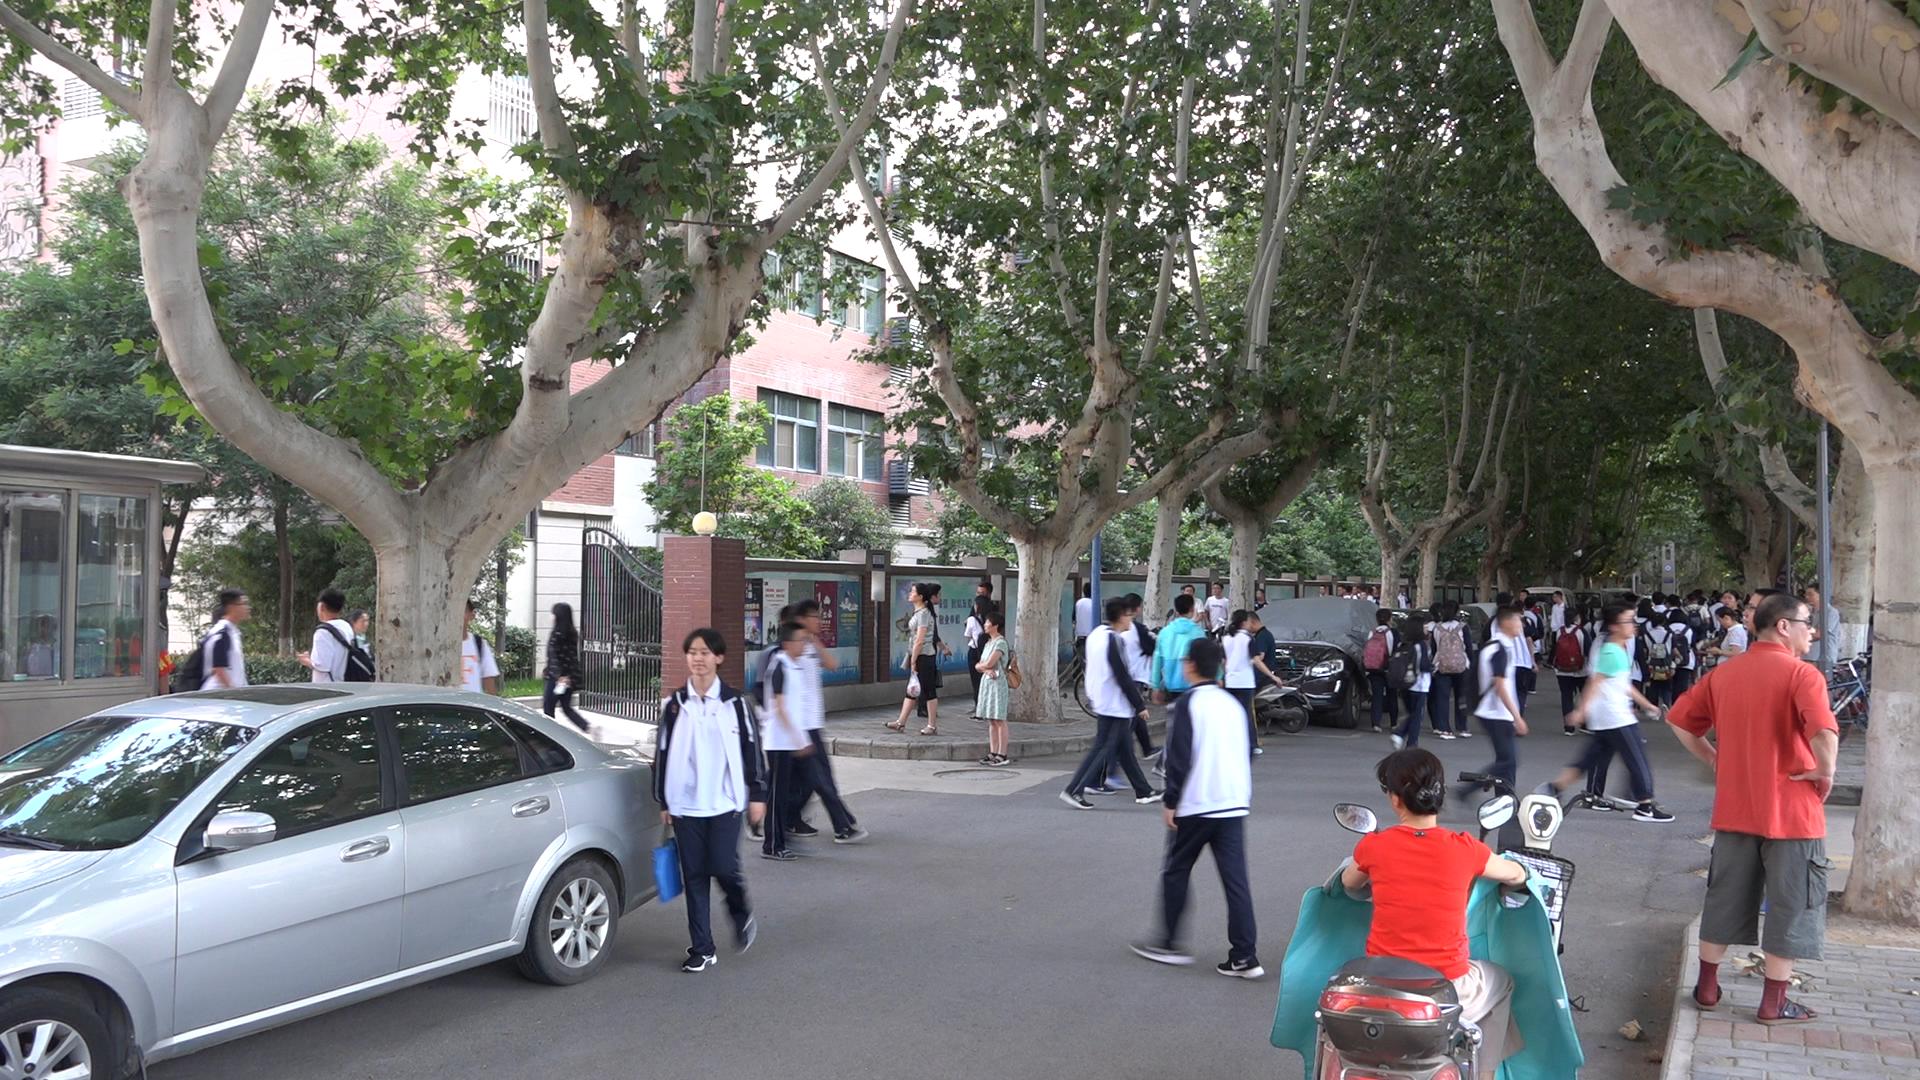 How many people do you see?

58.